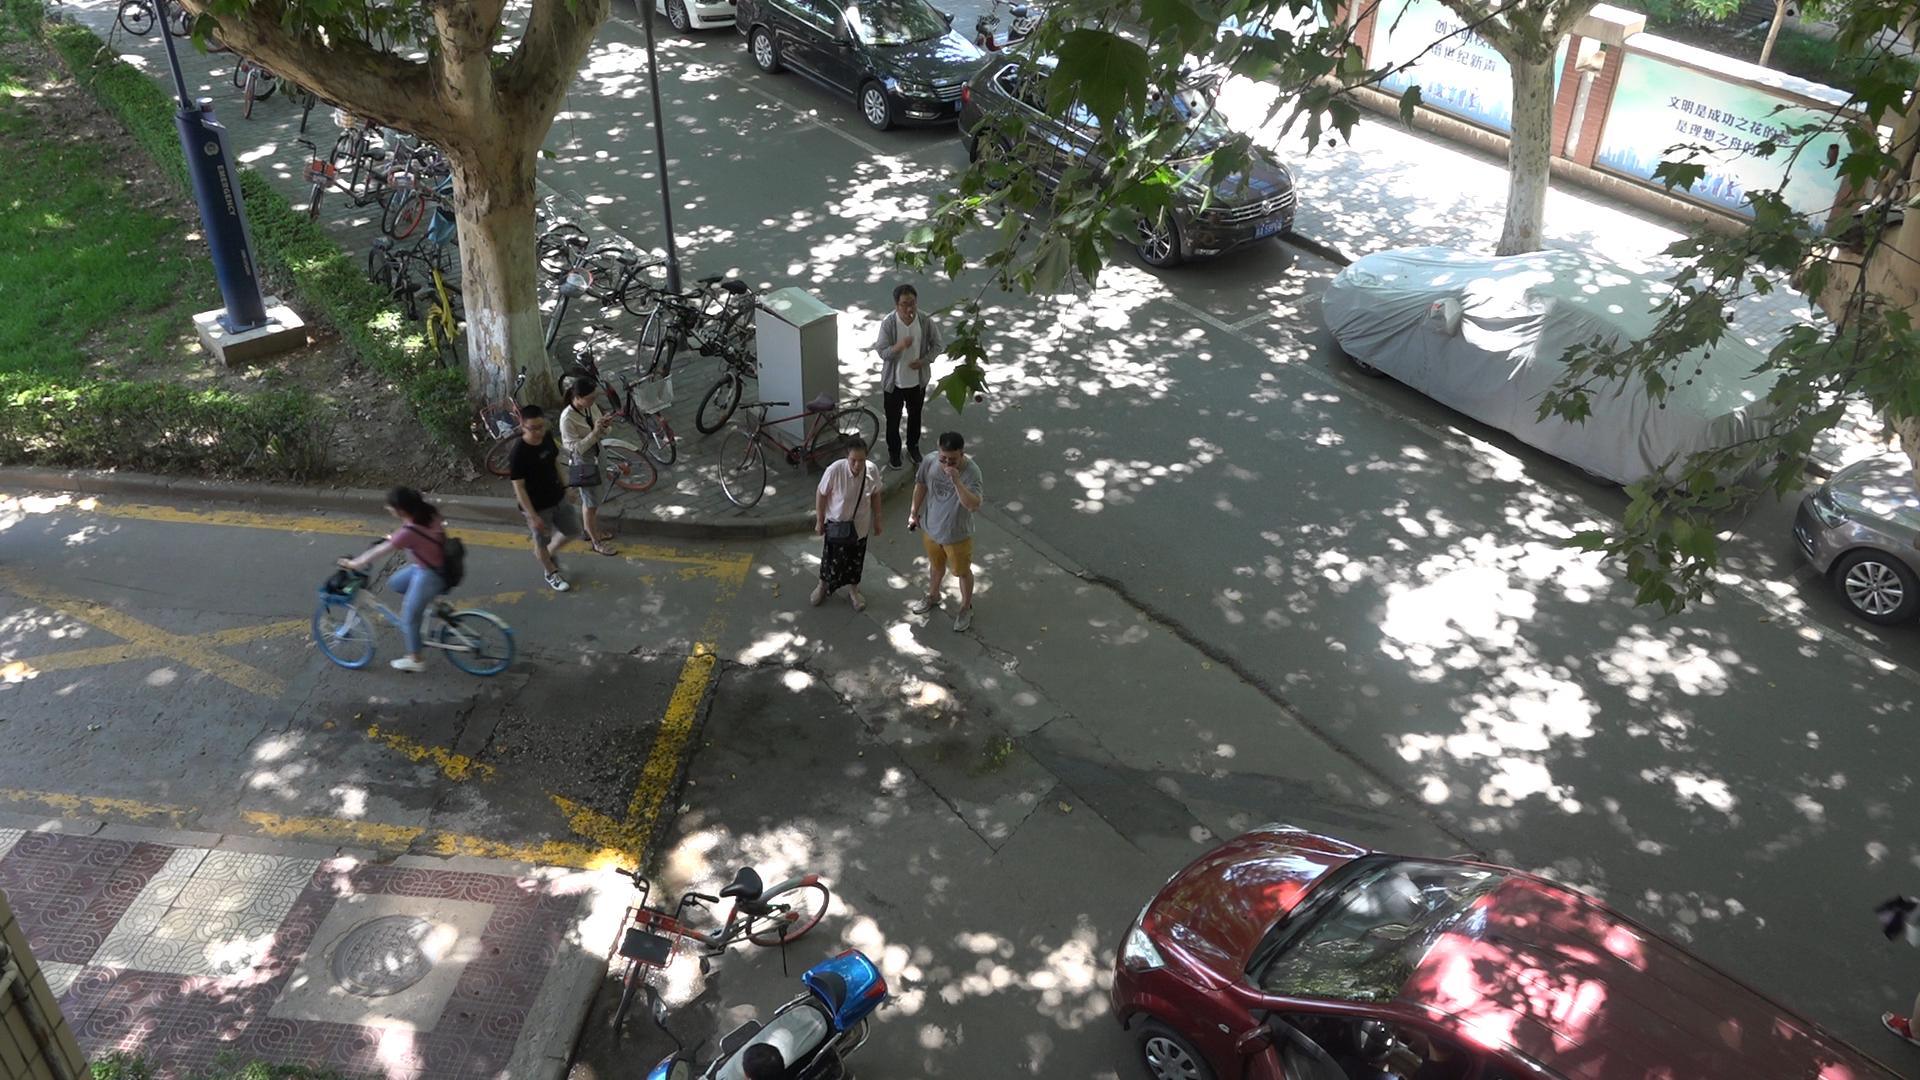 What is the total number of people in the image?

6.